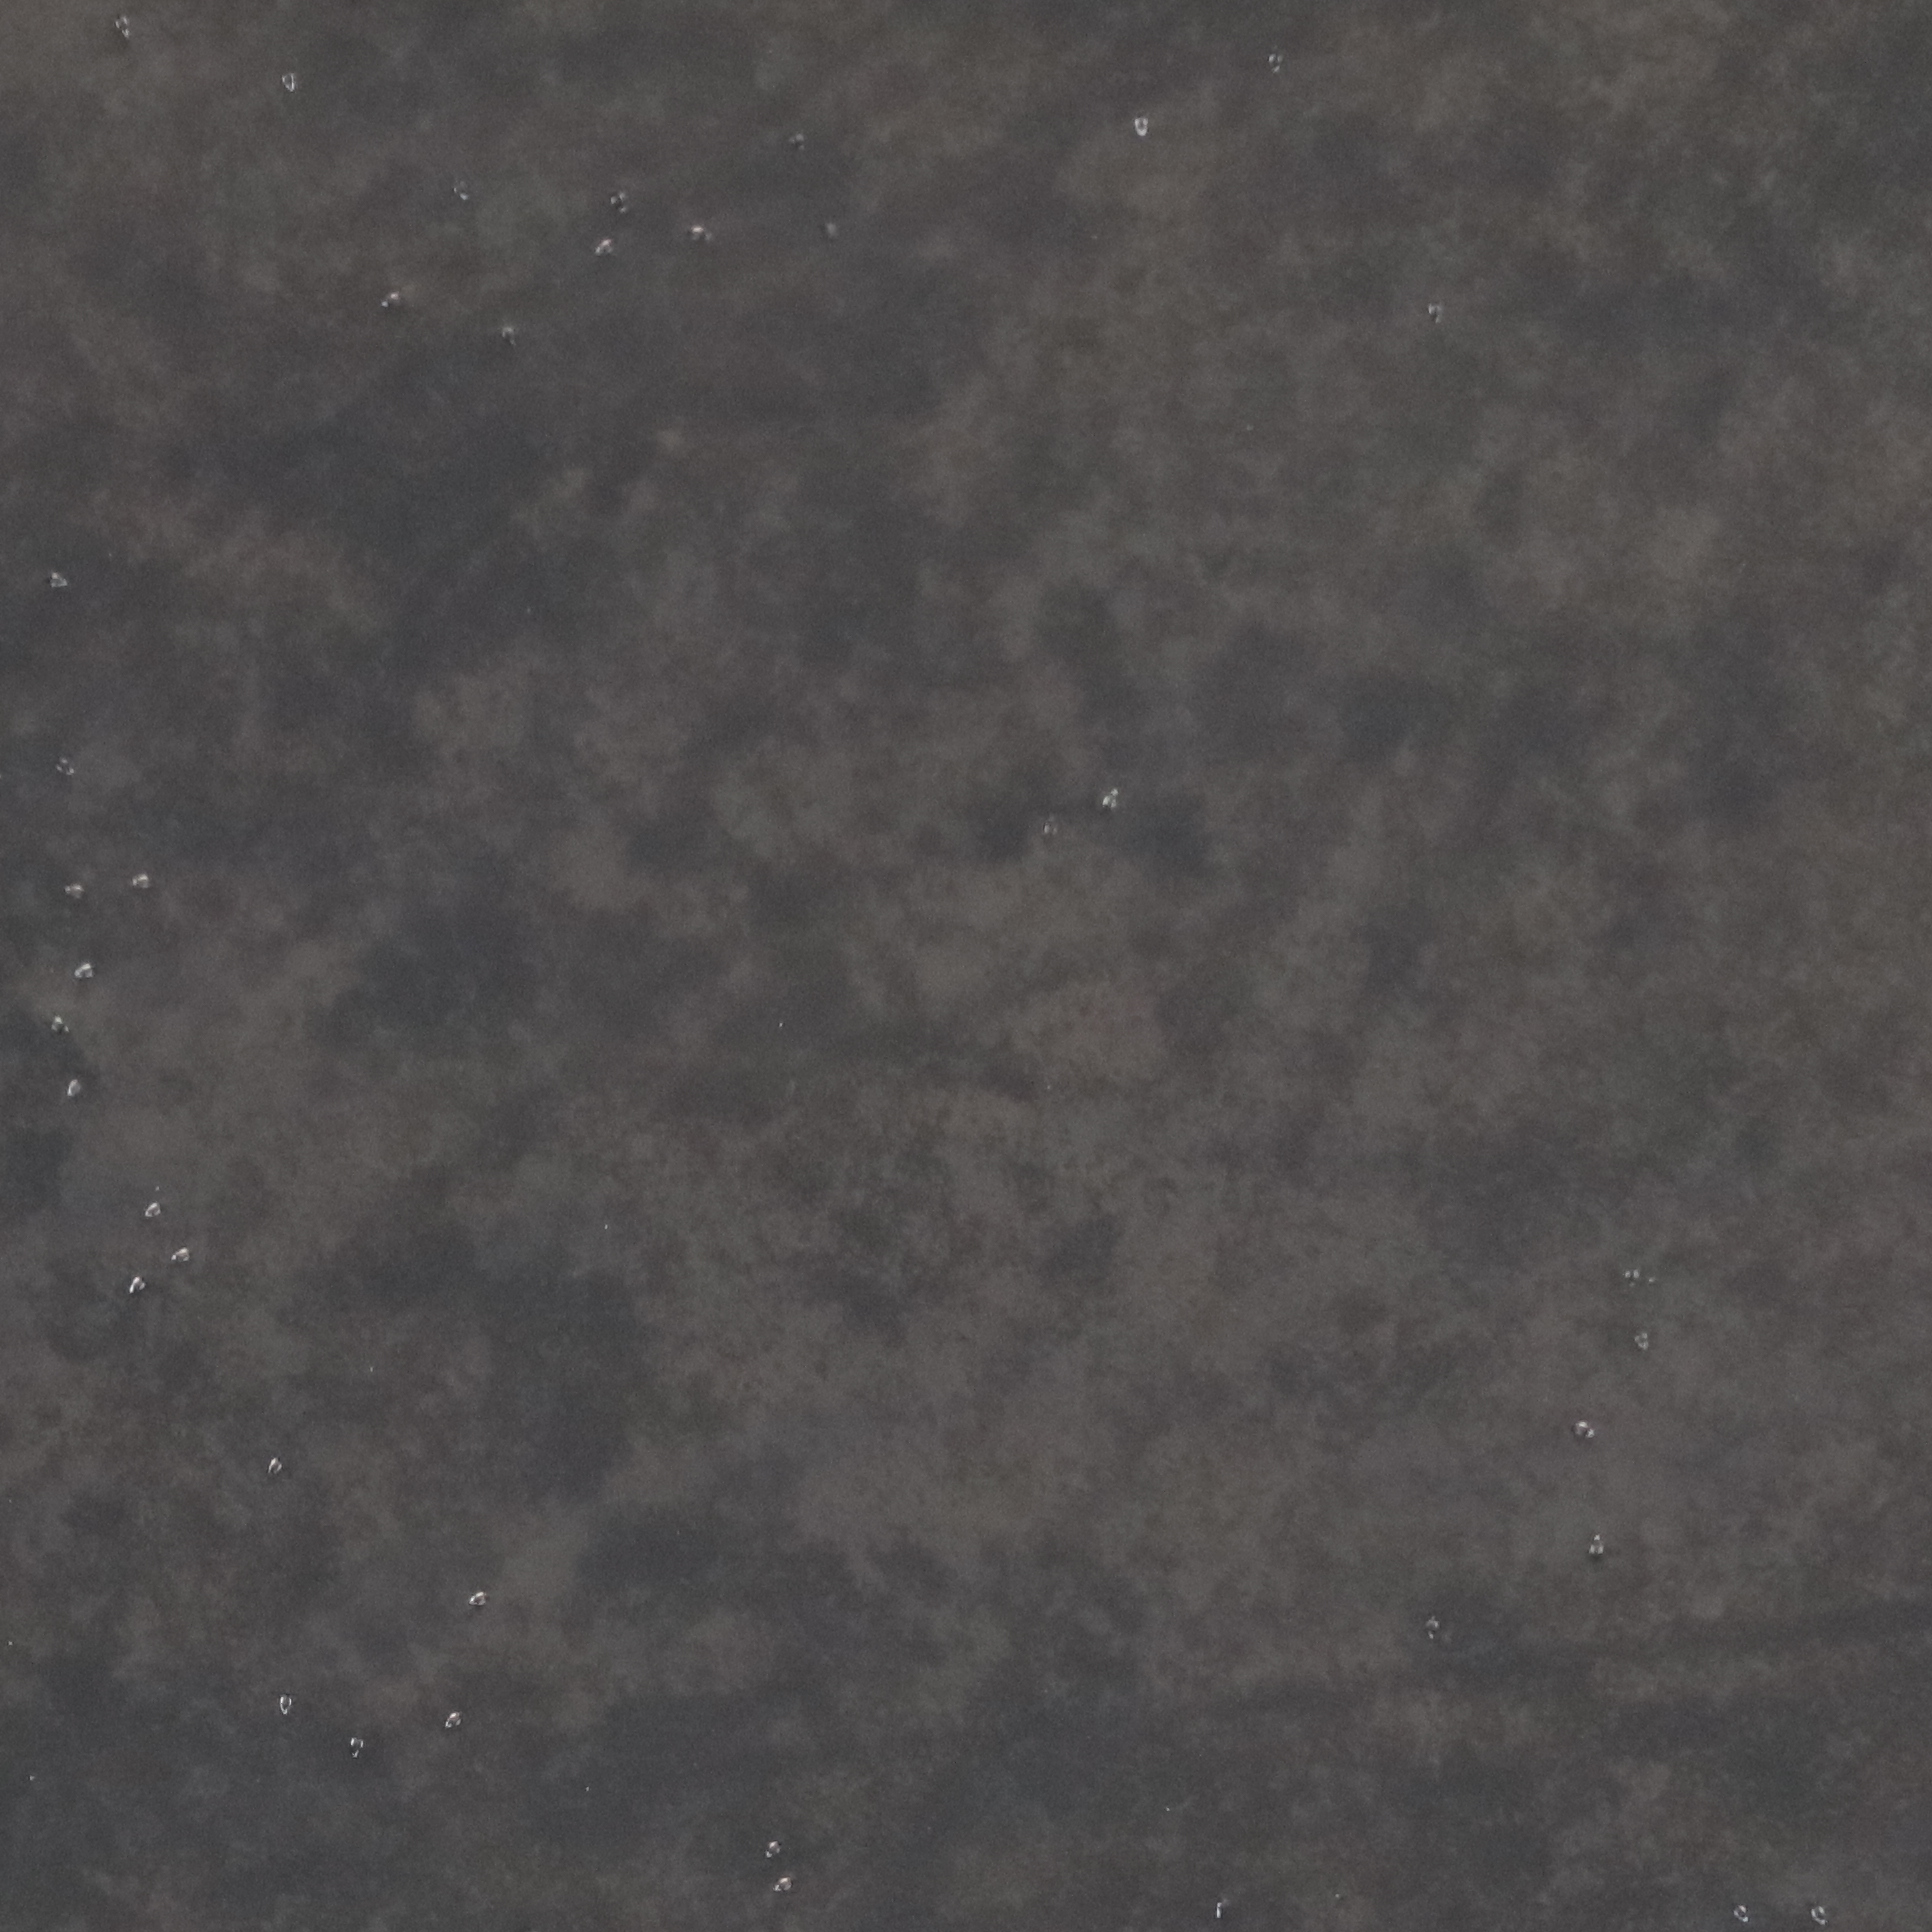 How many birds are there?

40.